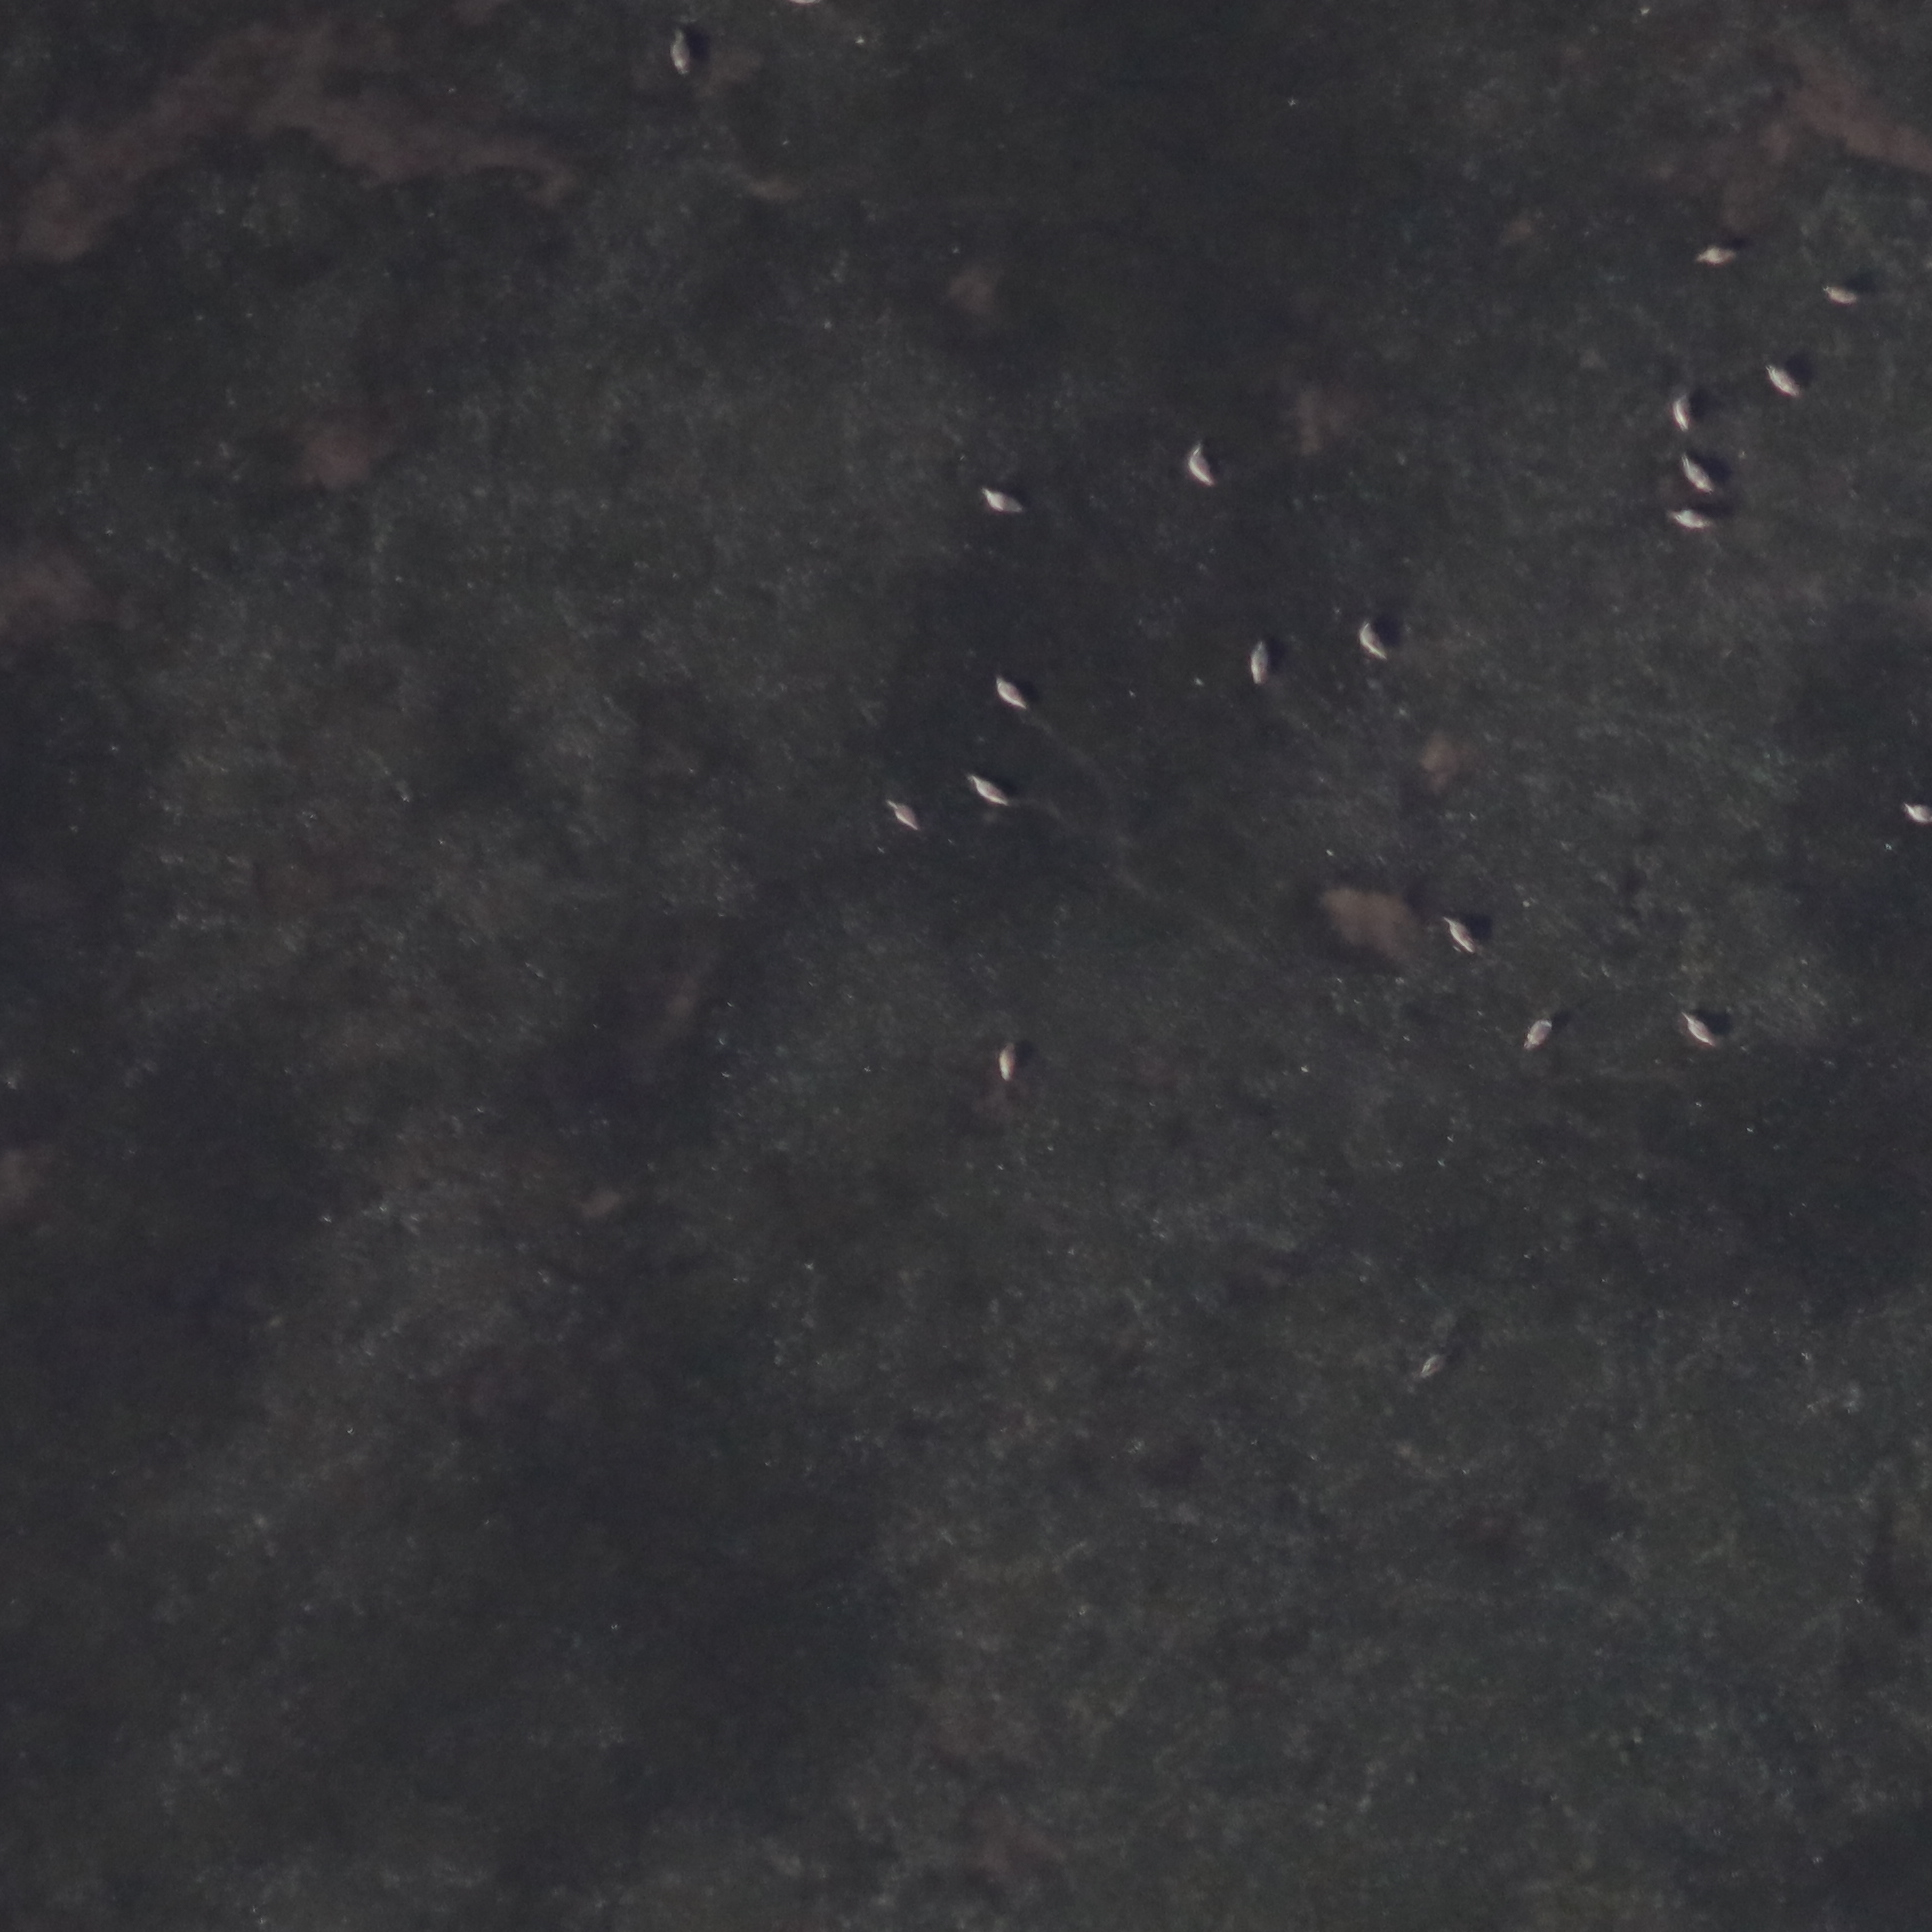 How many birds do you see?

20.